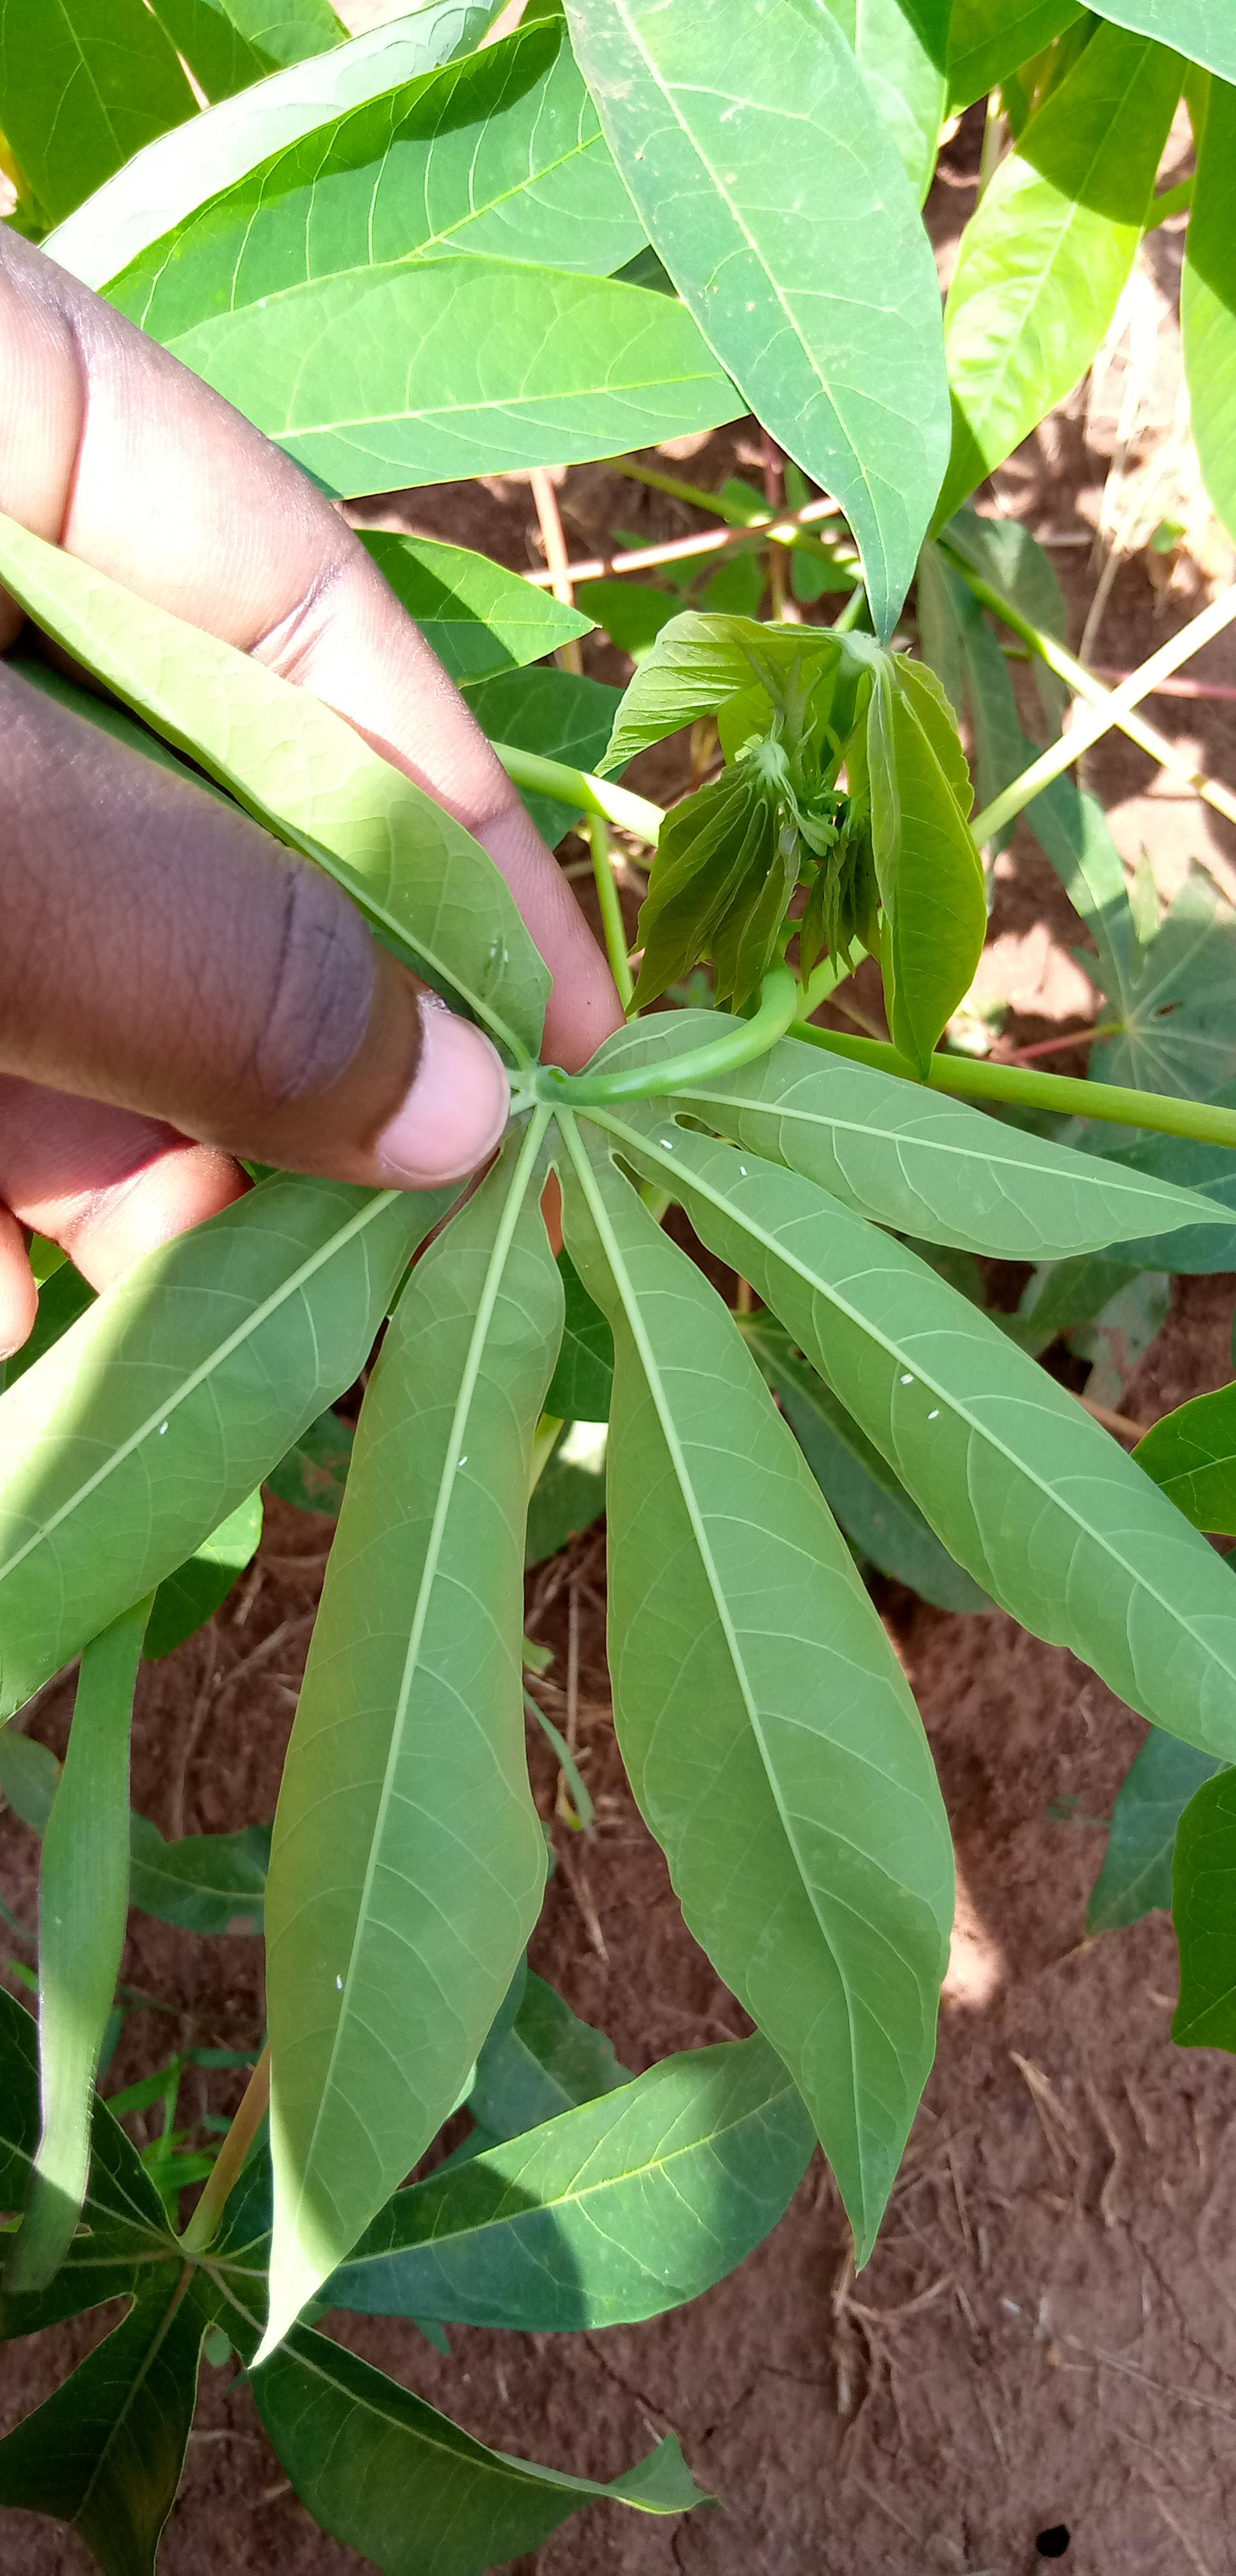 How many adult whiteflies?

8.